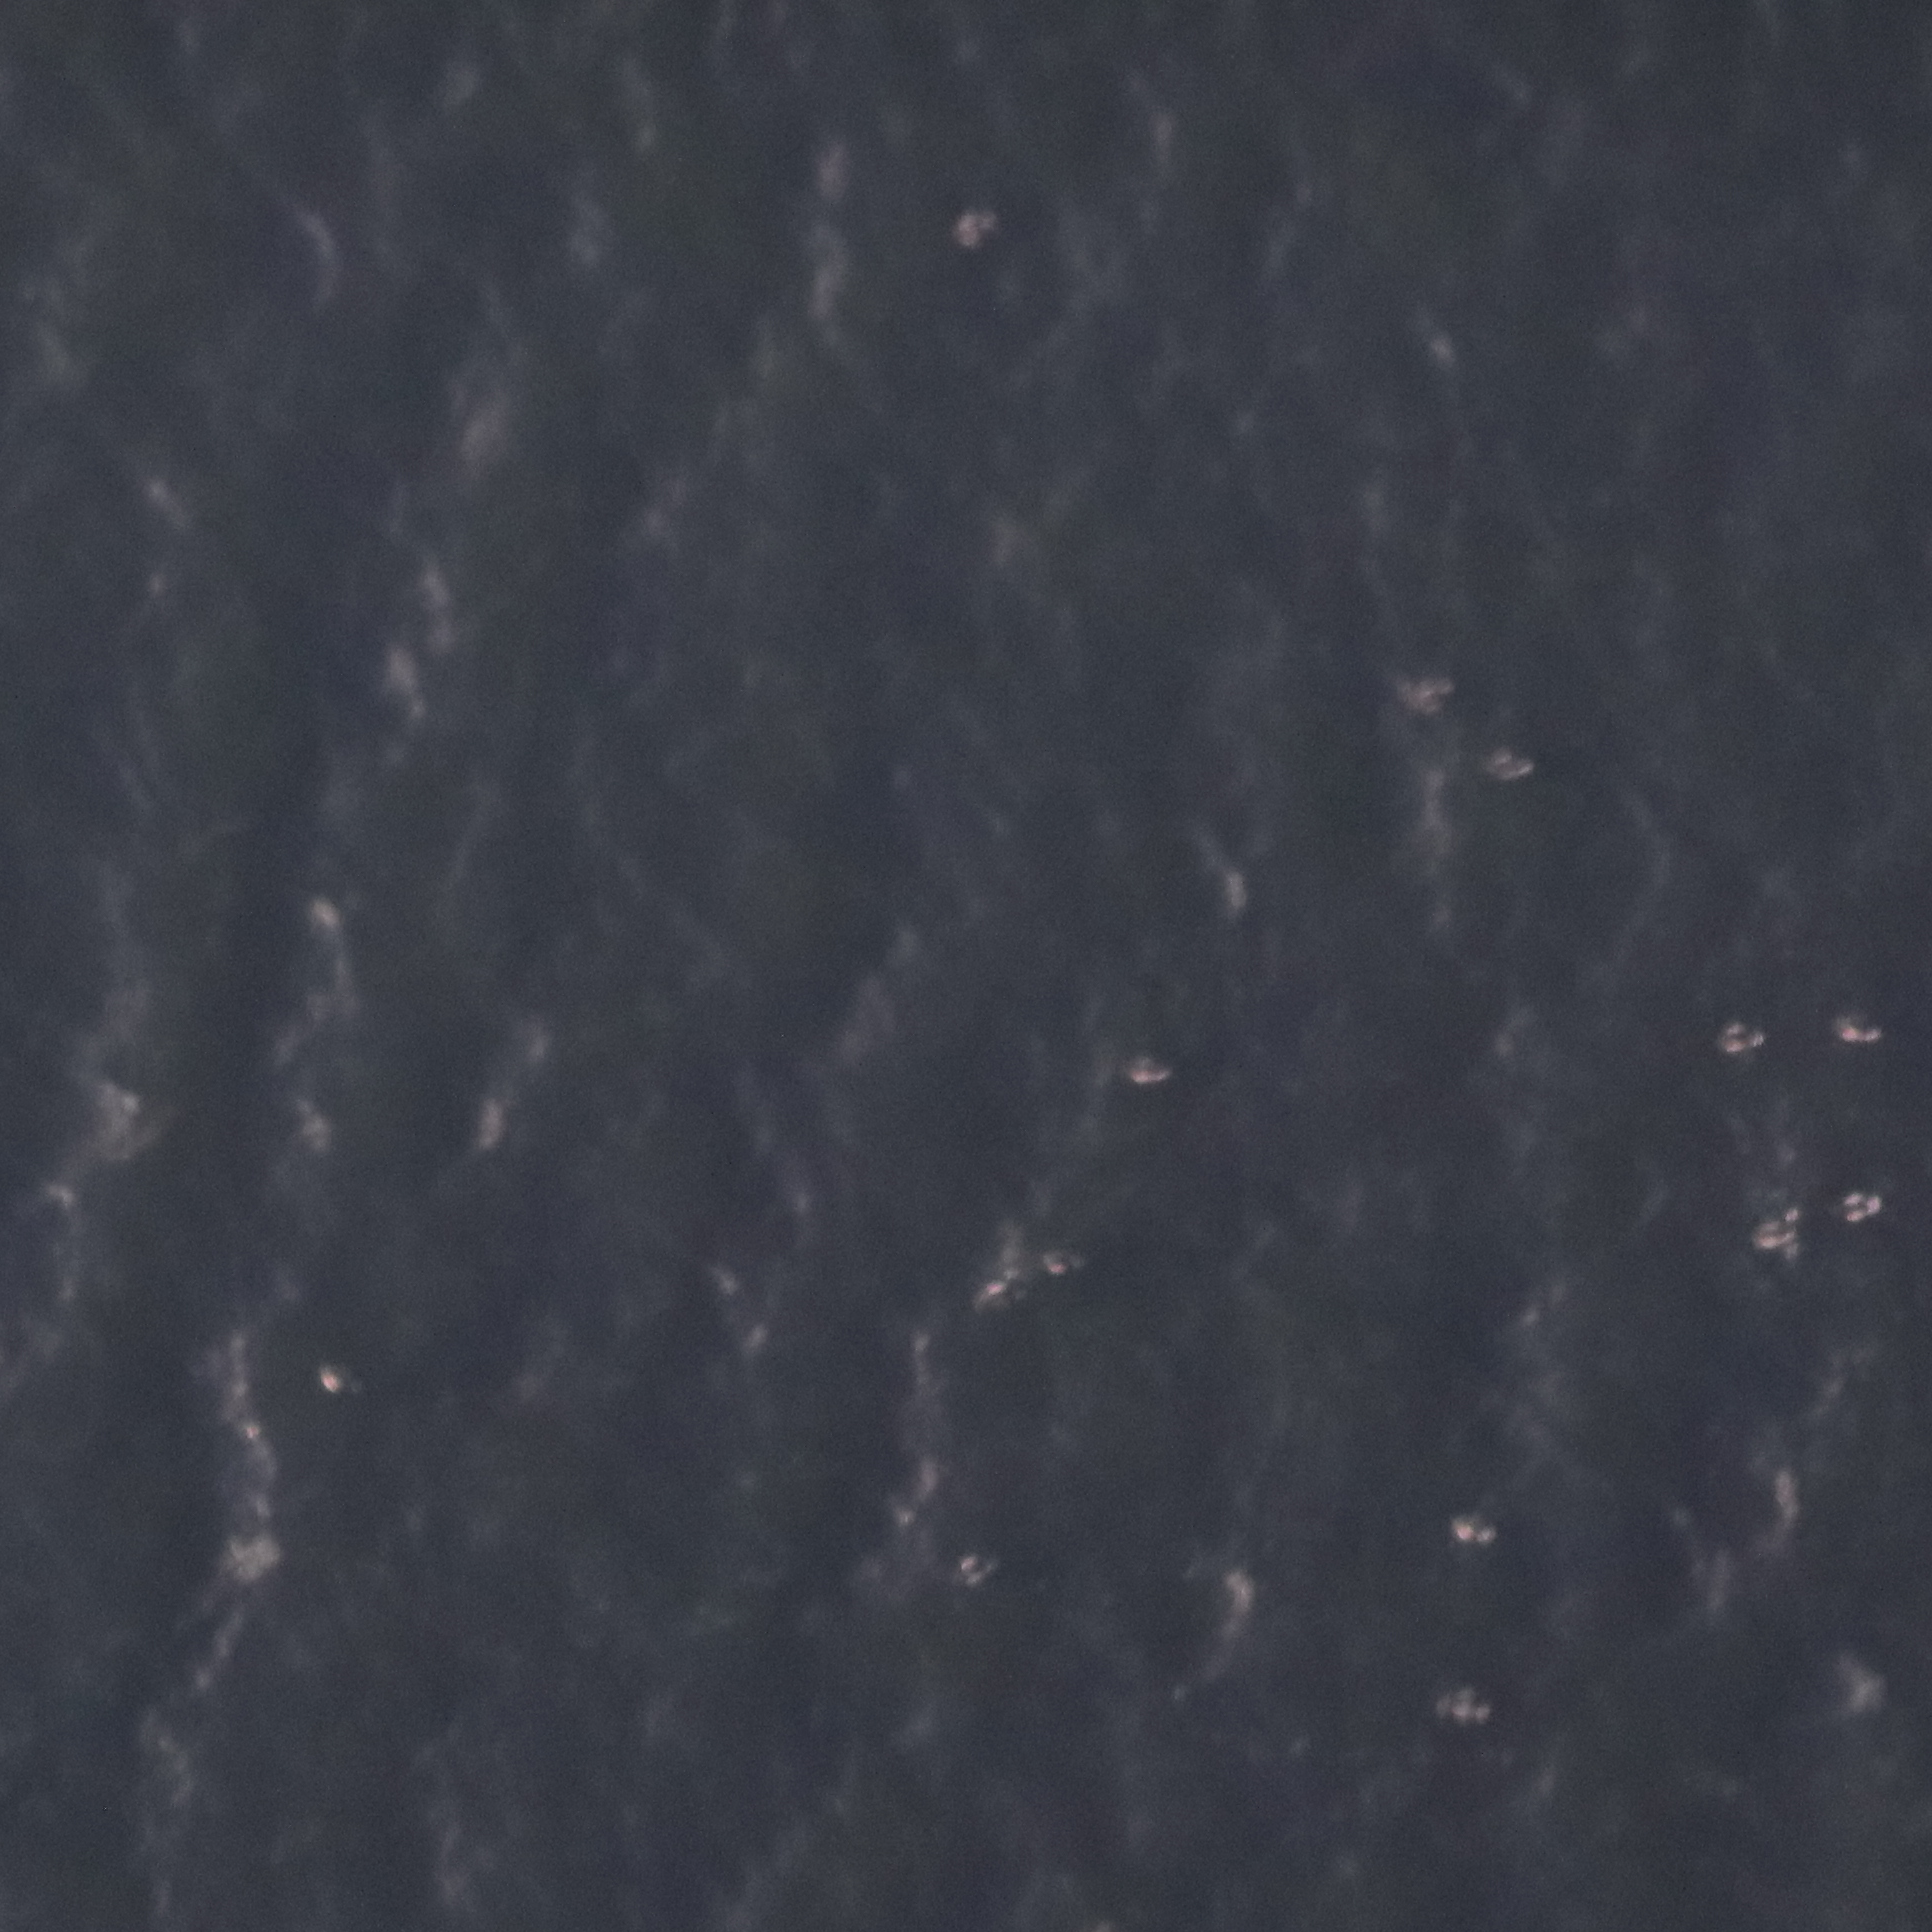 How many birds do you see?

13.